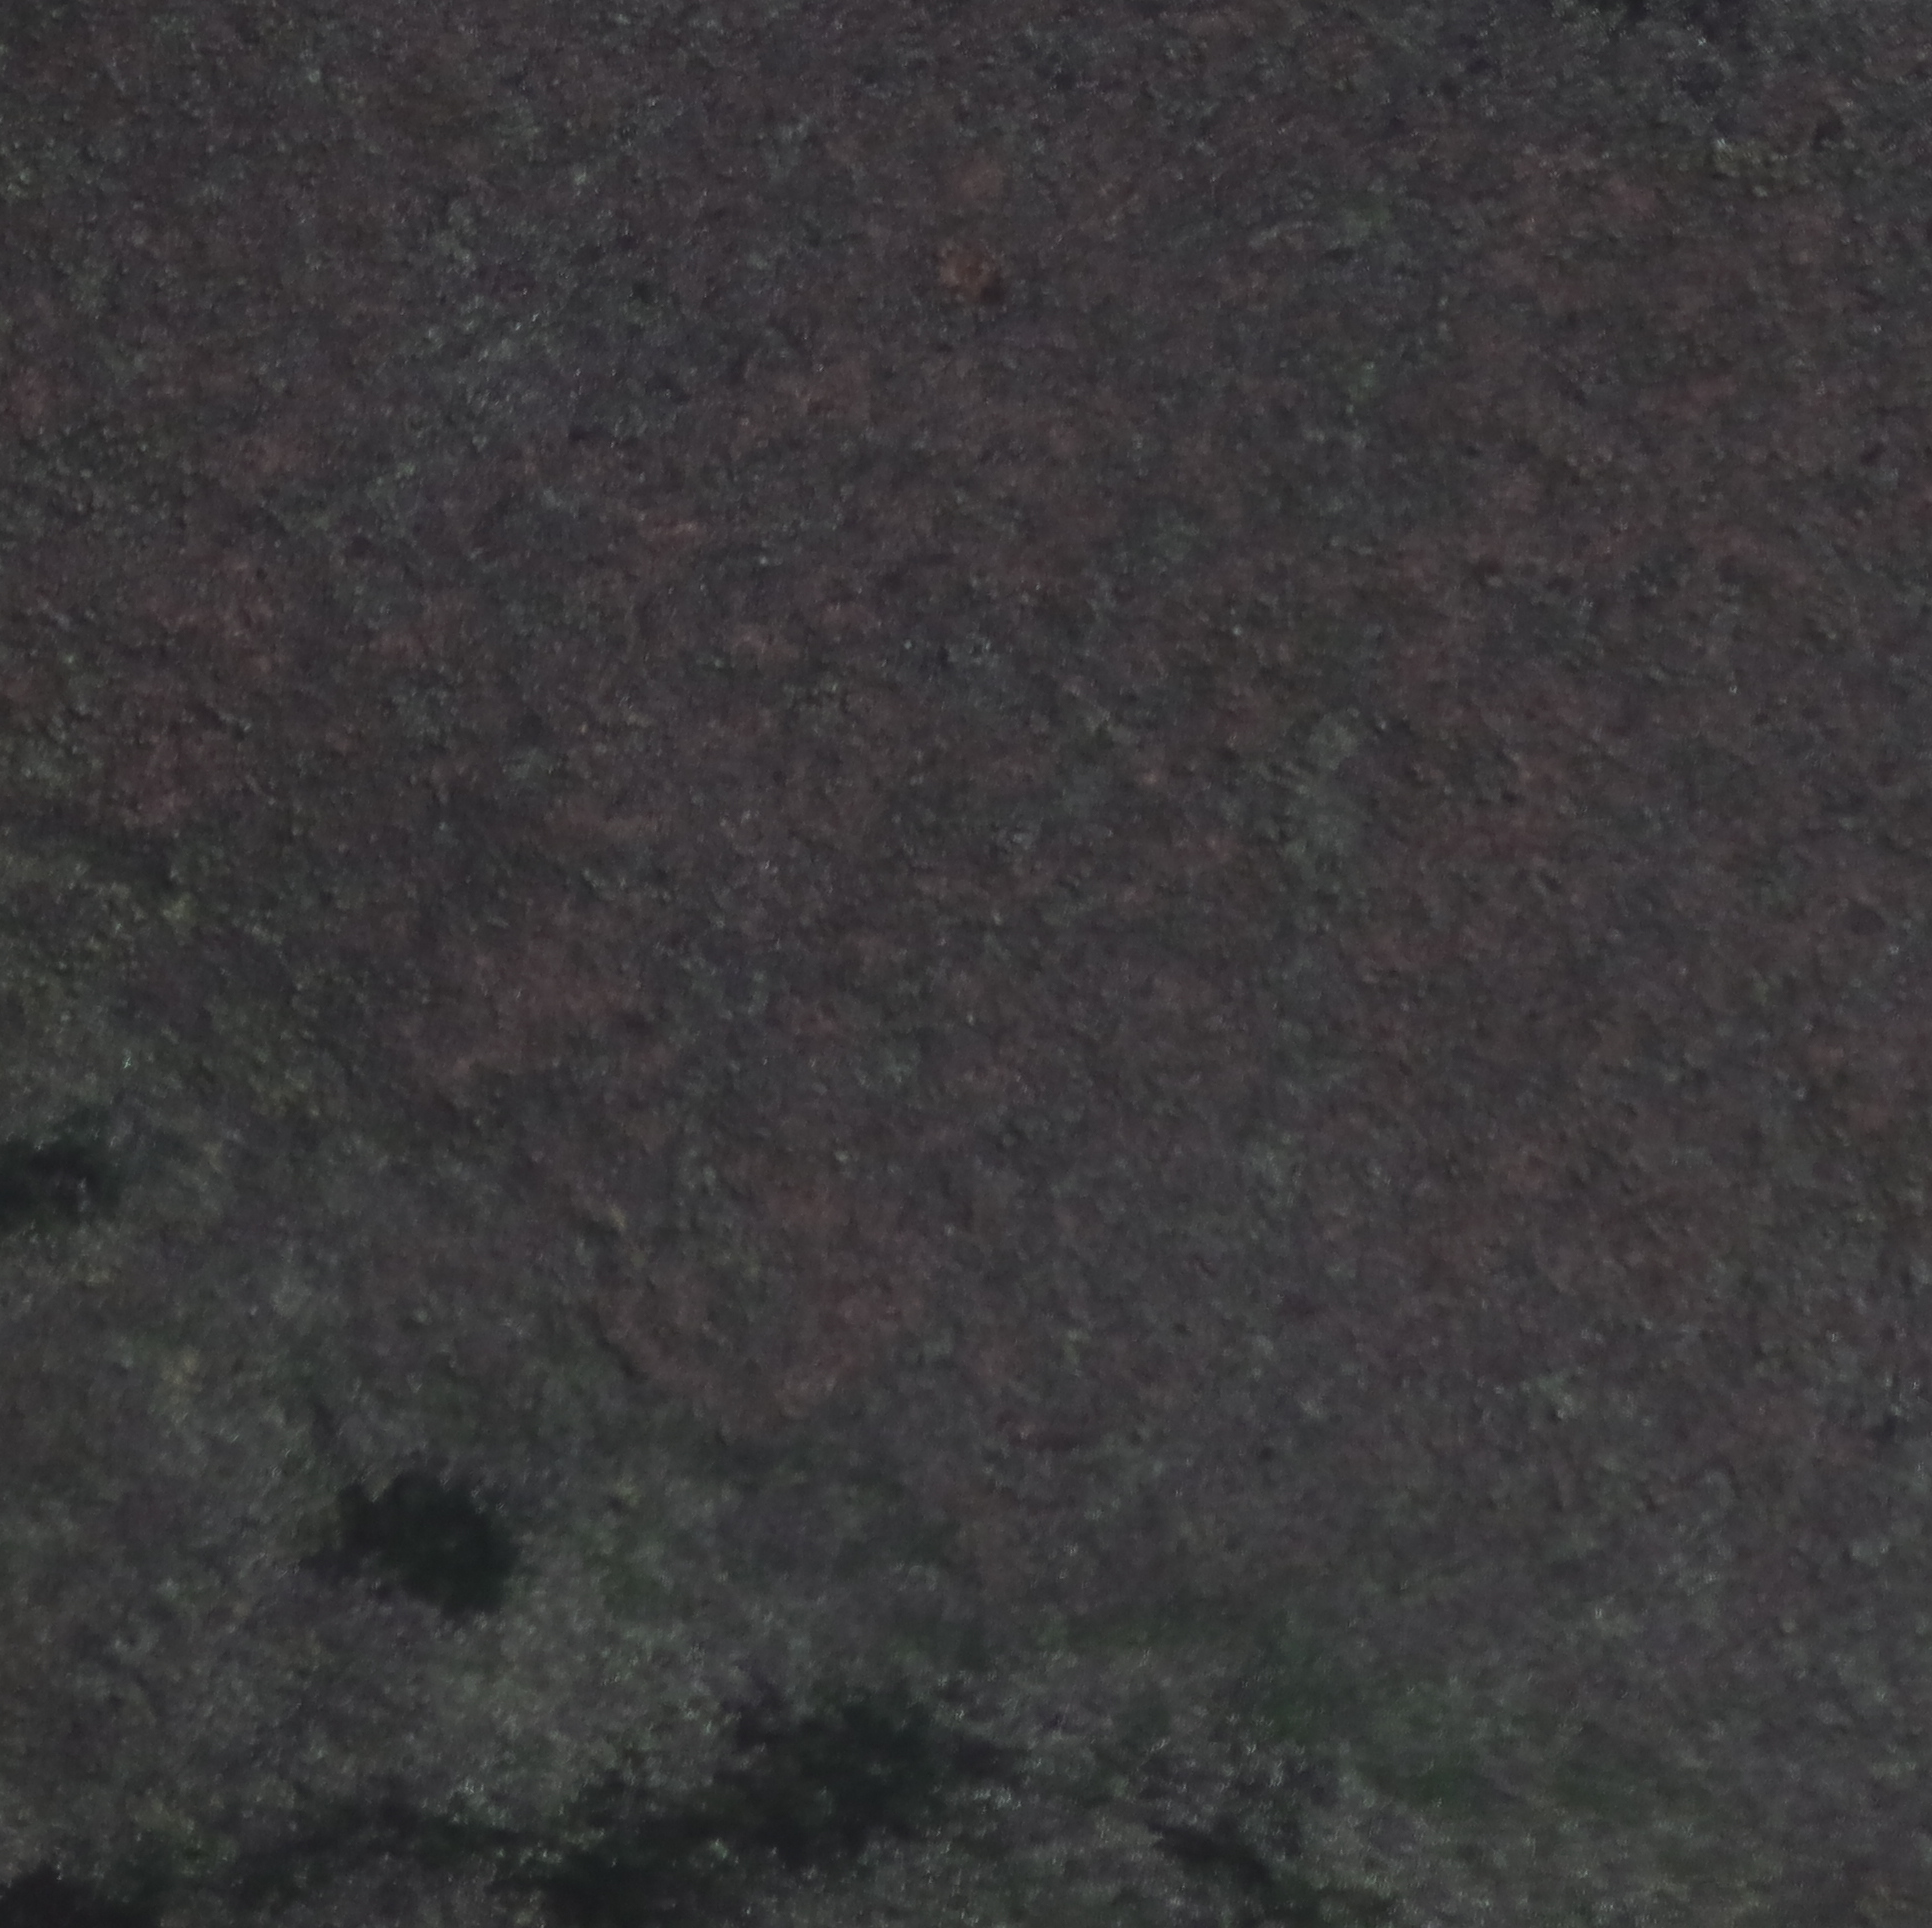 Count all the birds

0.